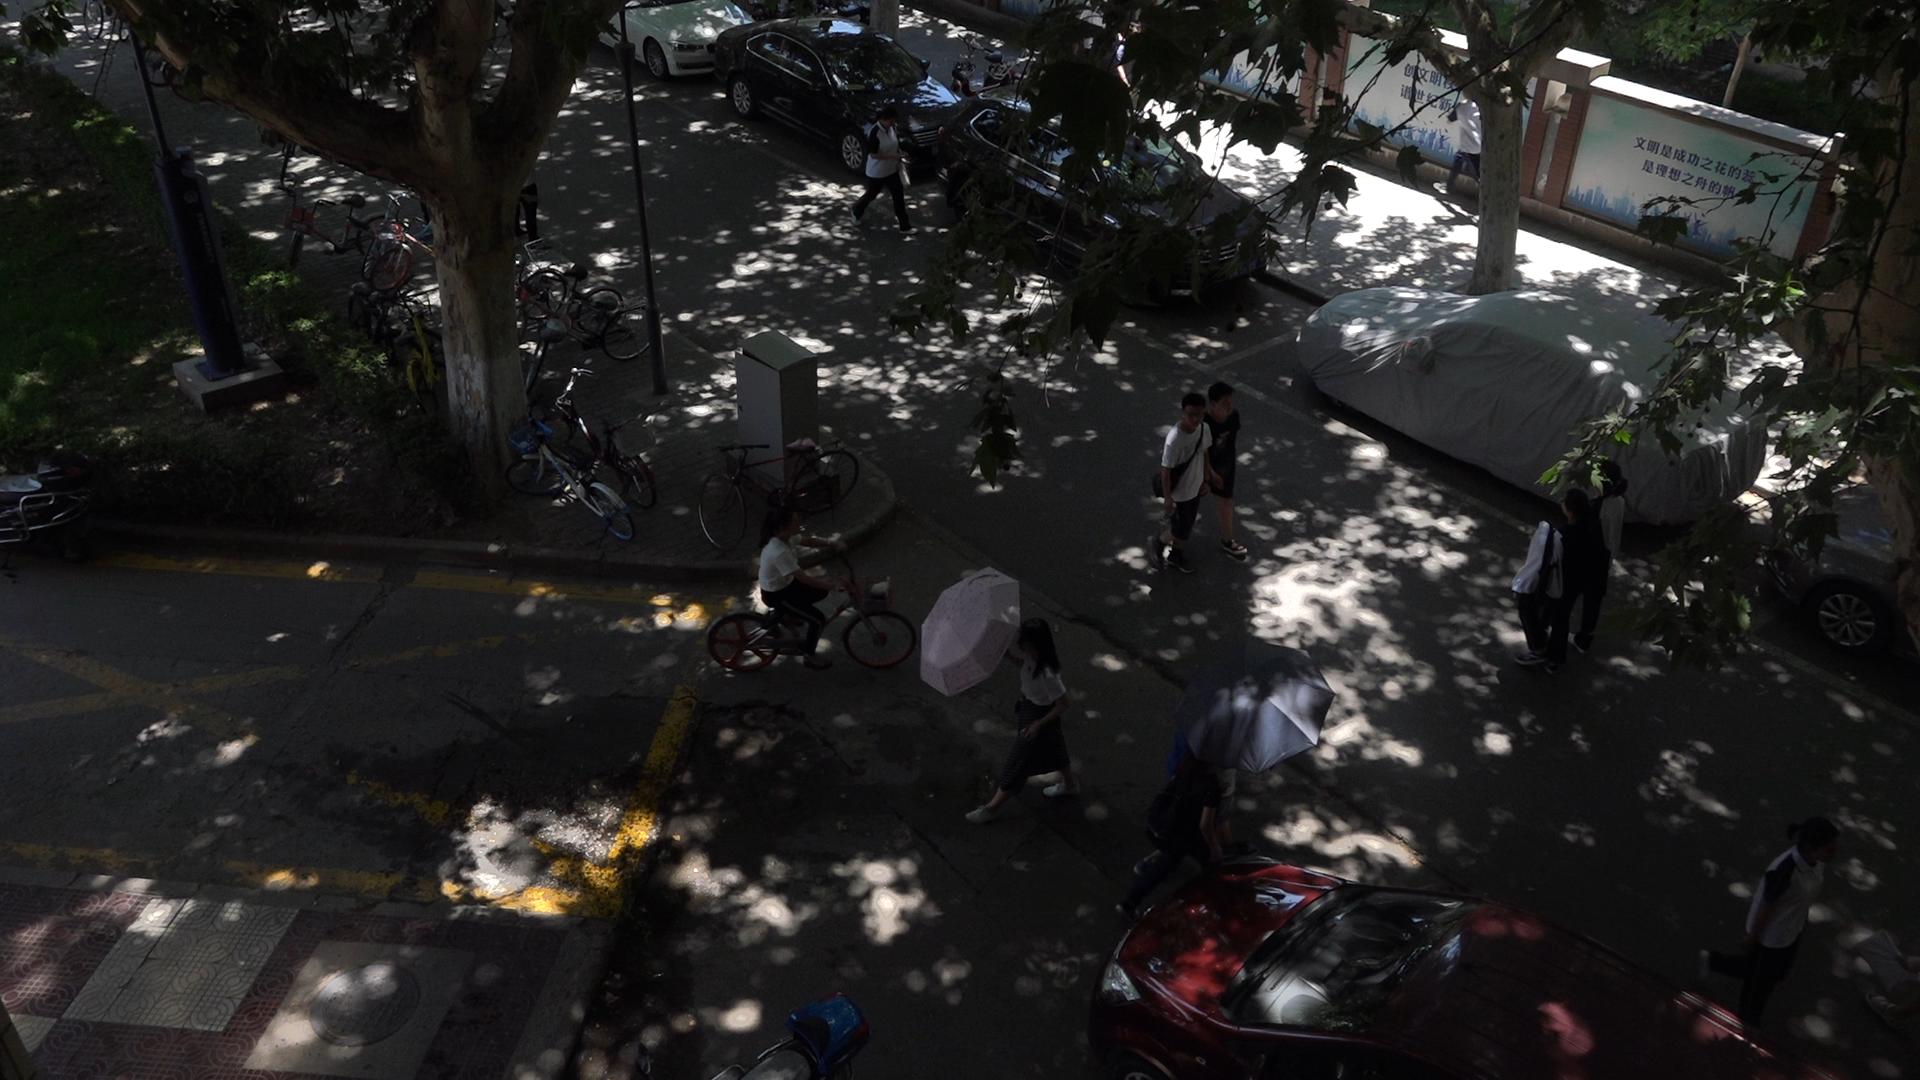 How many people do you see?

8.